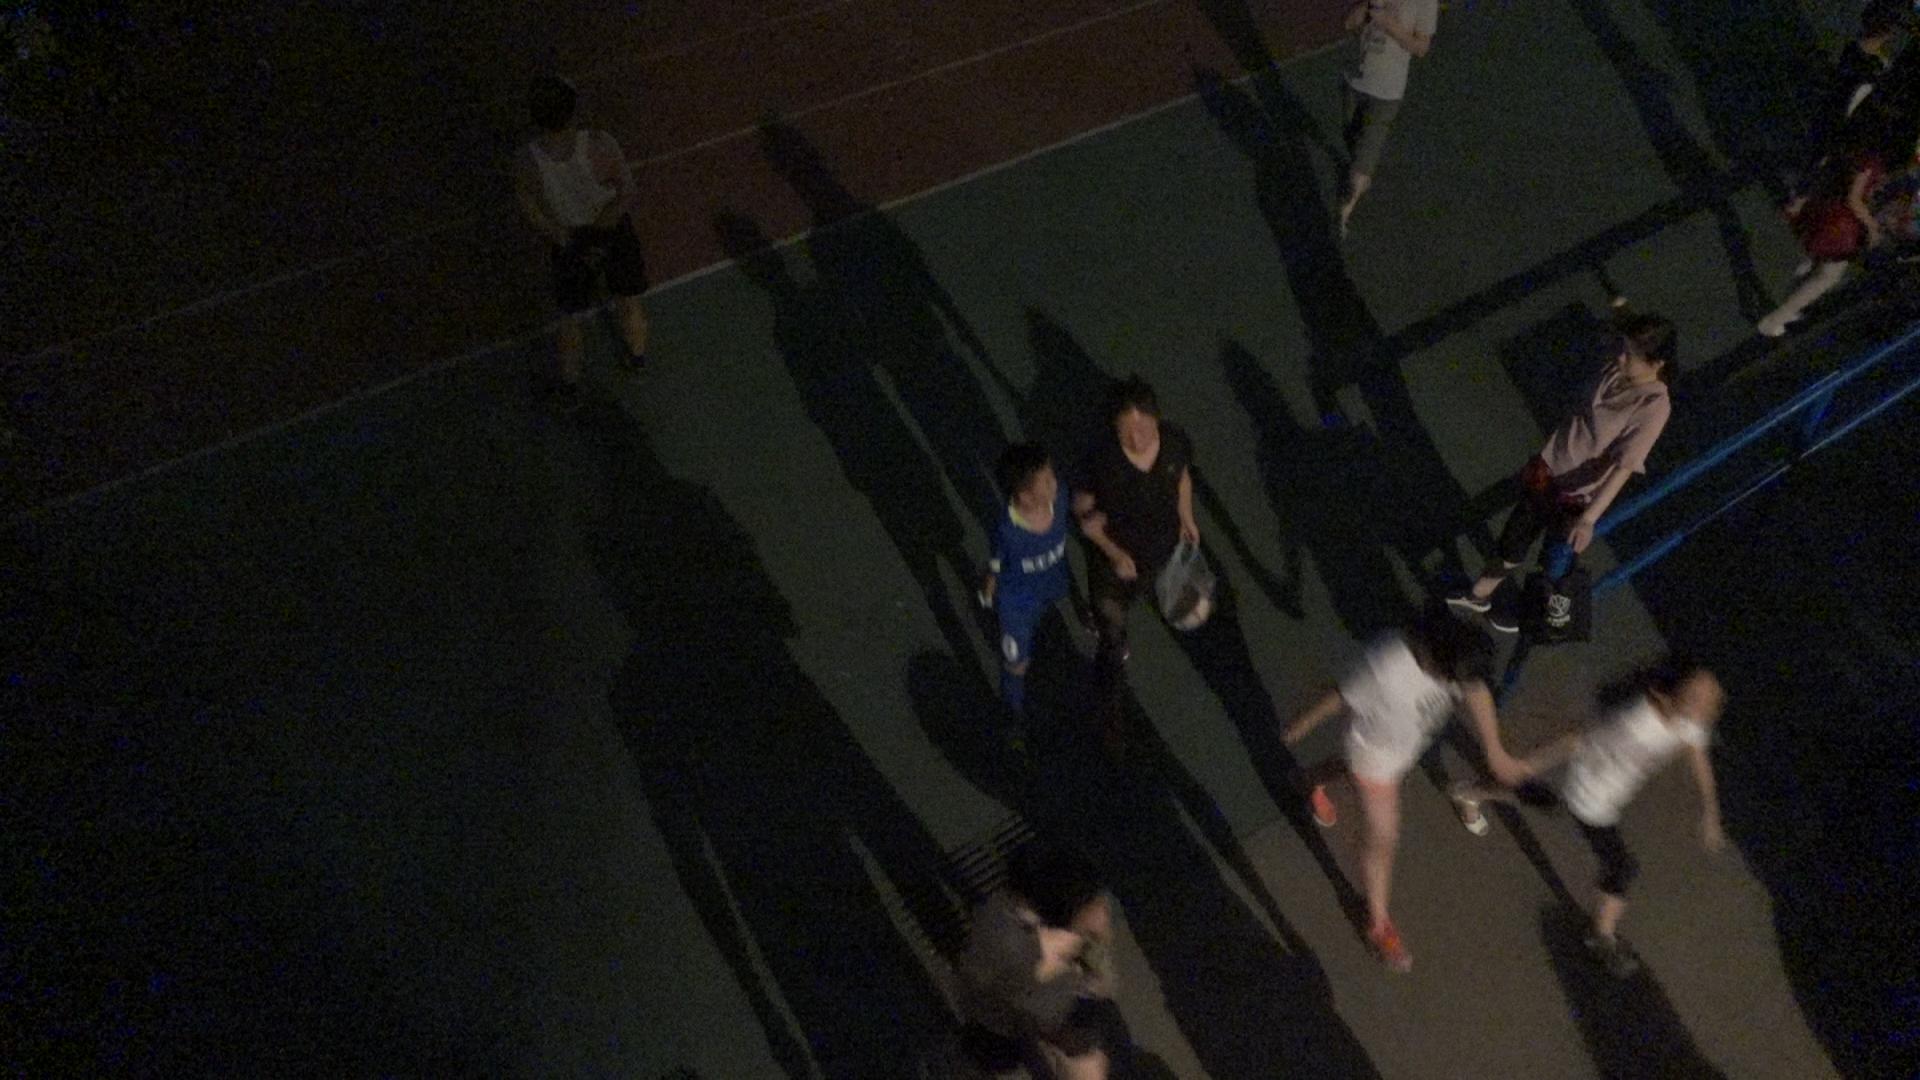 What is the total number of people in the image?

9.